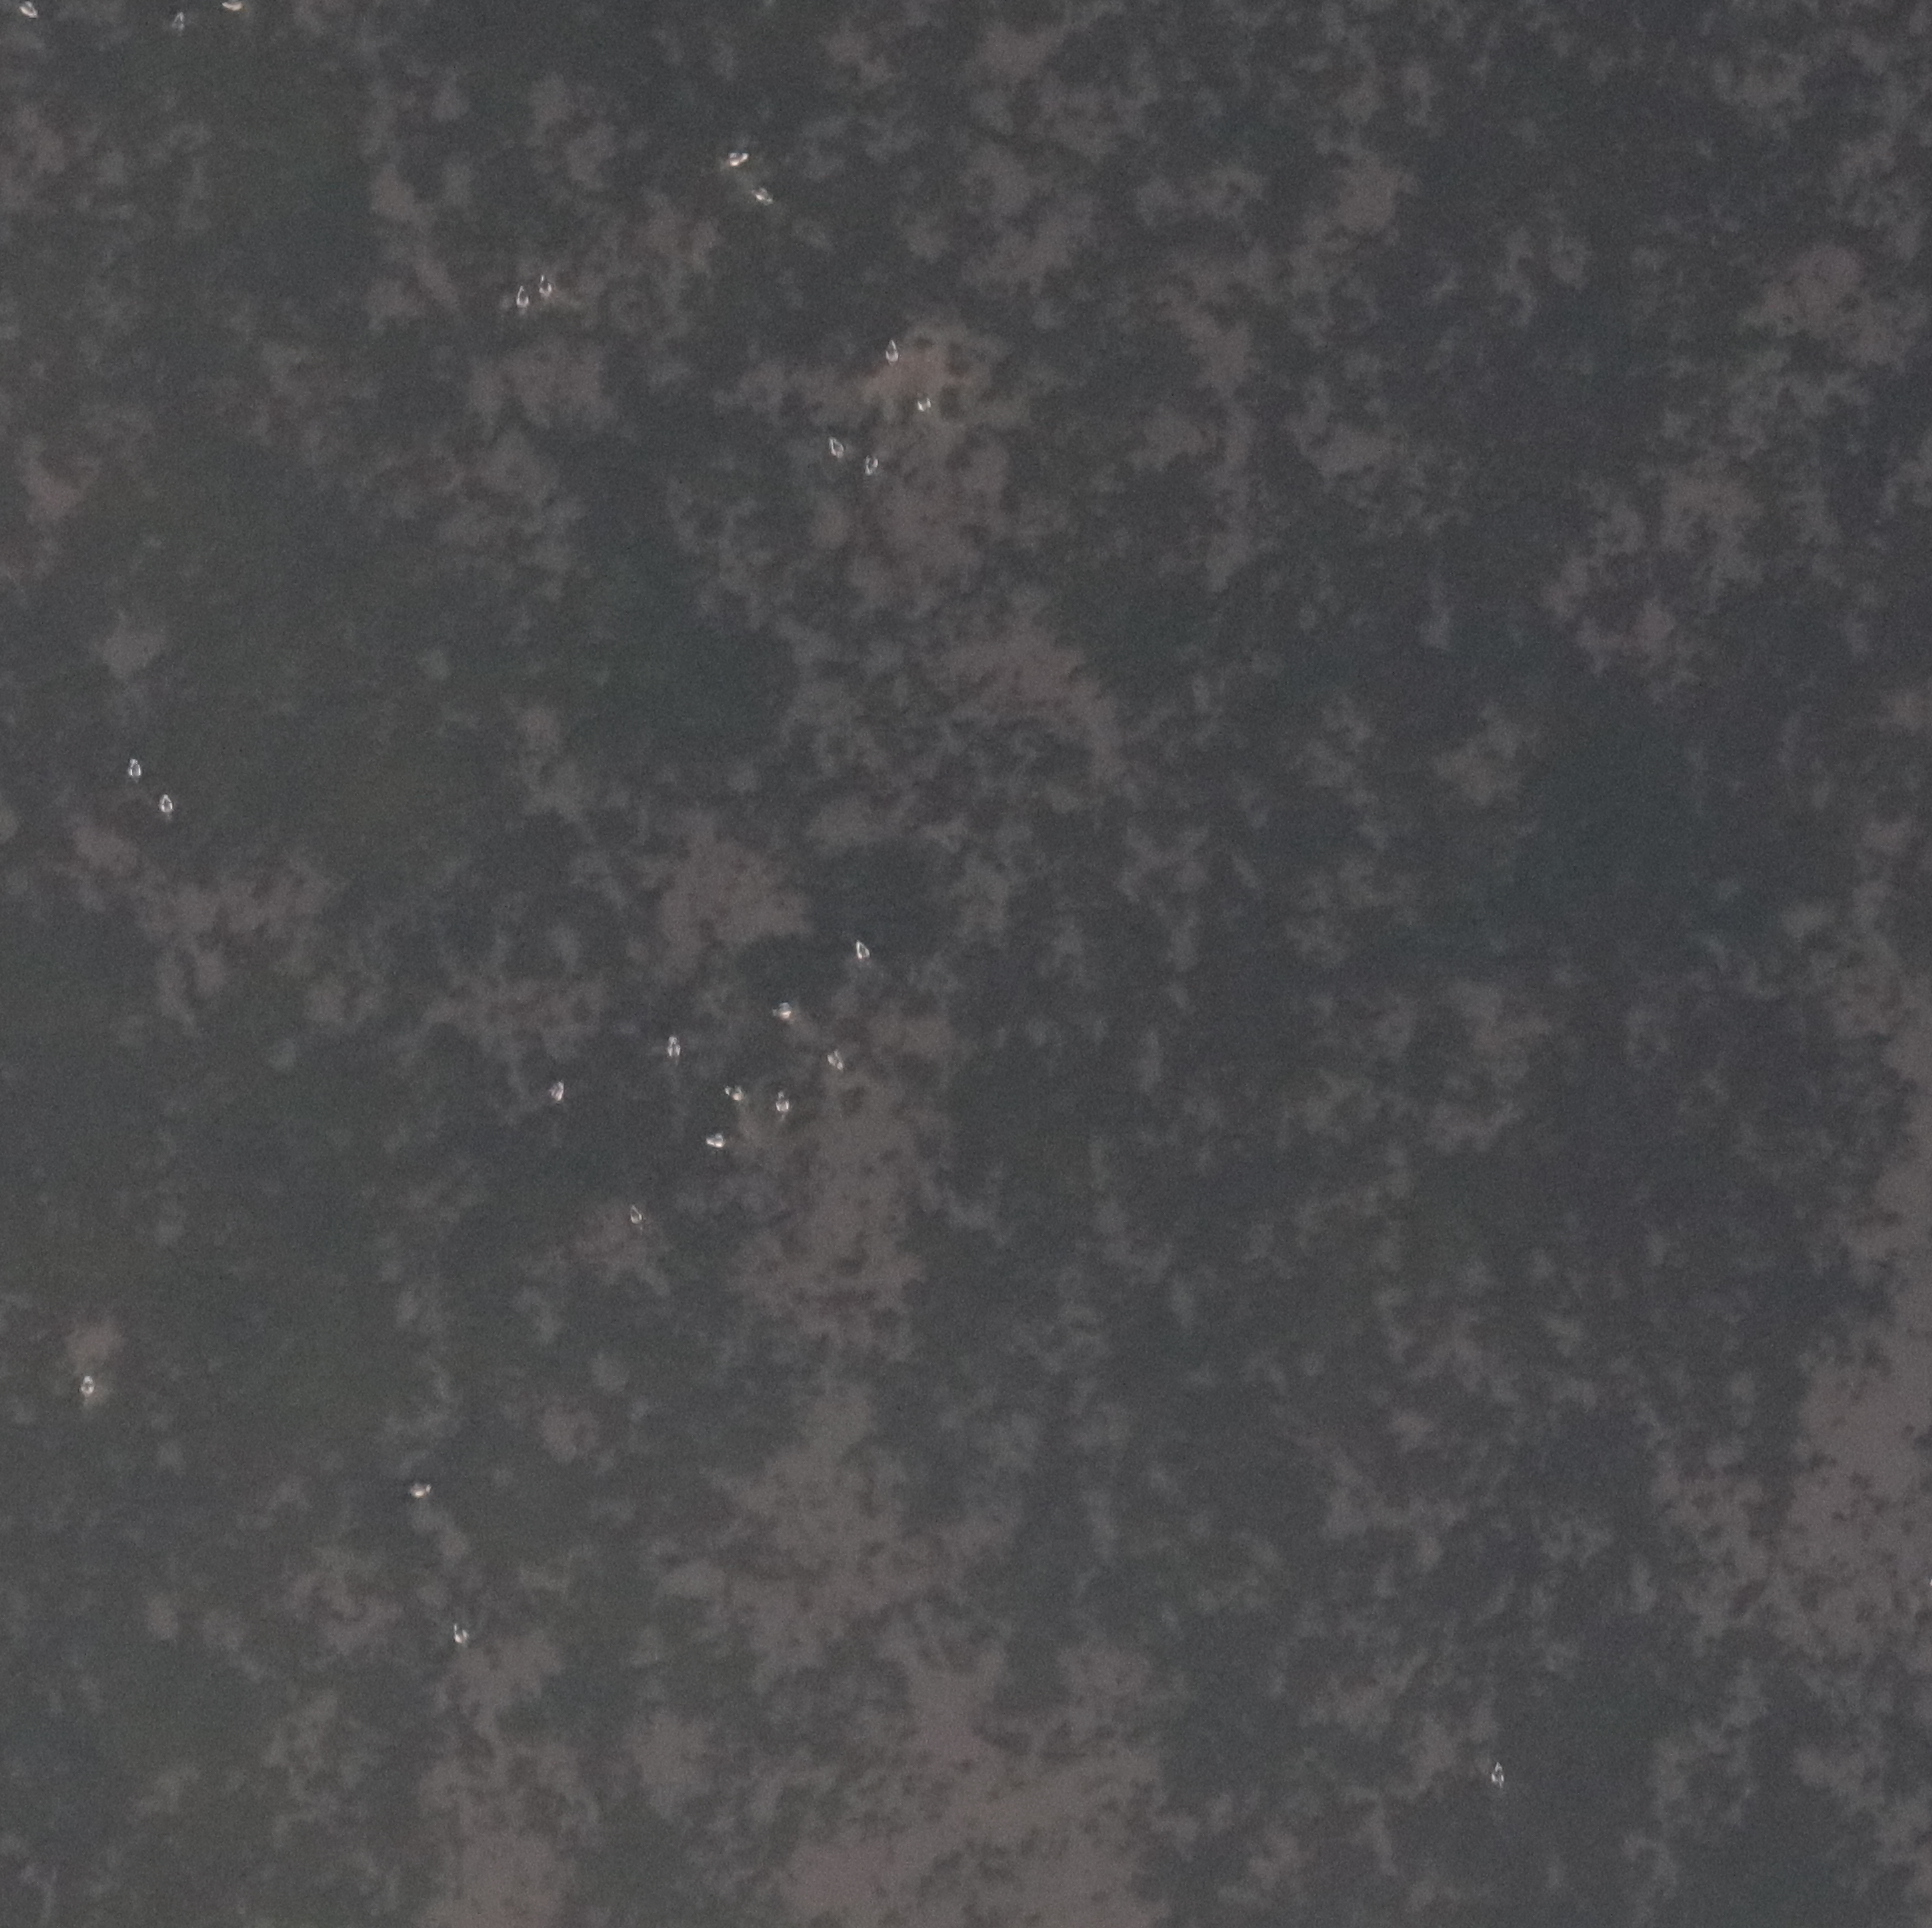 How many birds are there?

26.